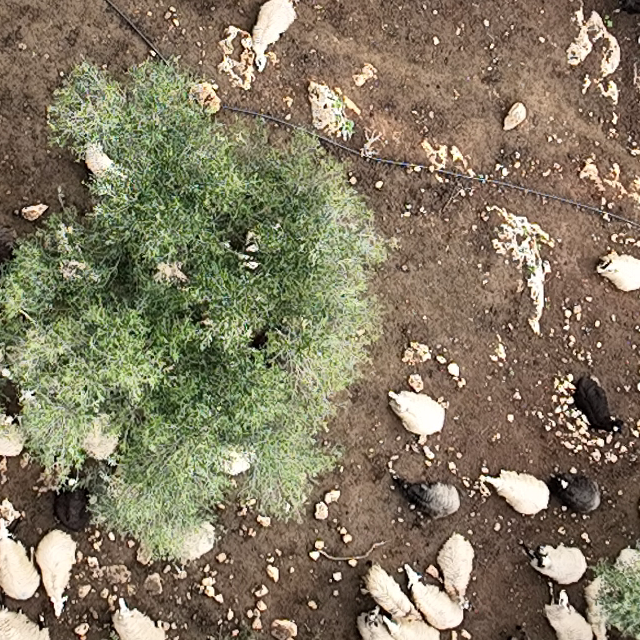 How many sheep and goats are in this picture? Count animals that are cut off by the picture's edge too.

28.